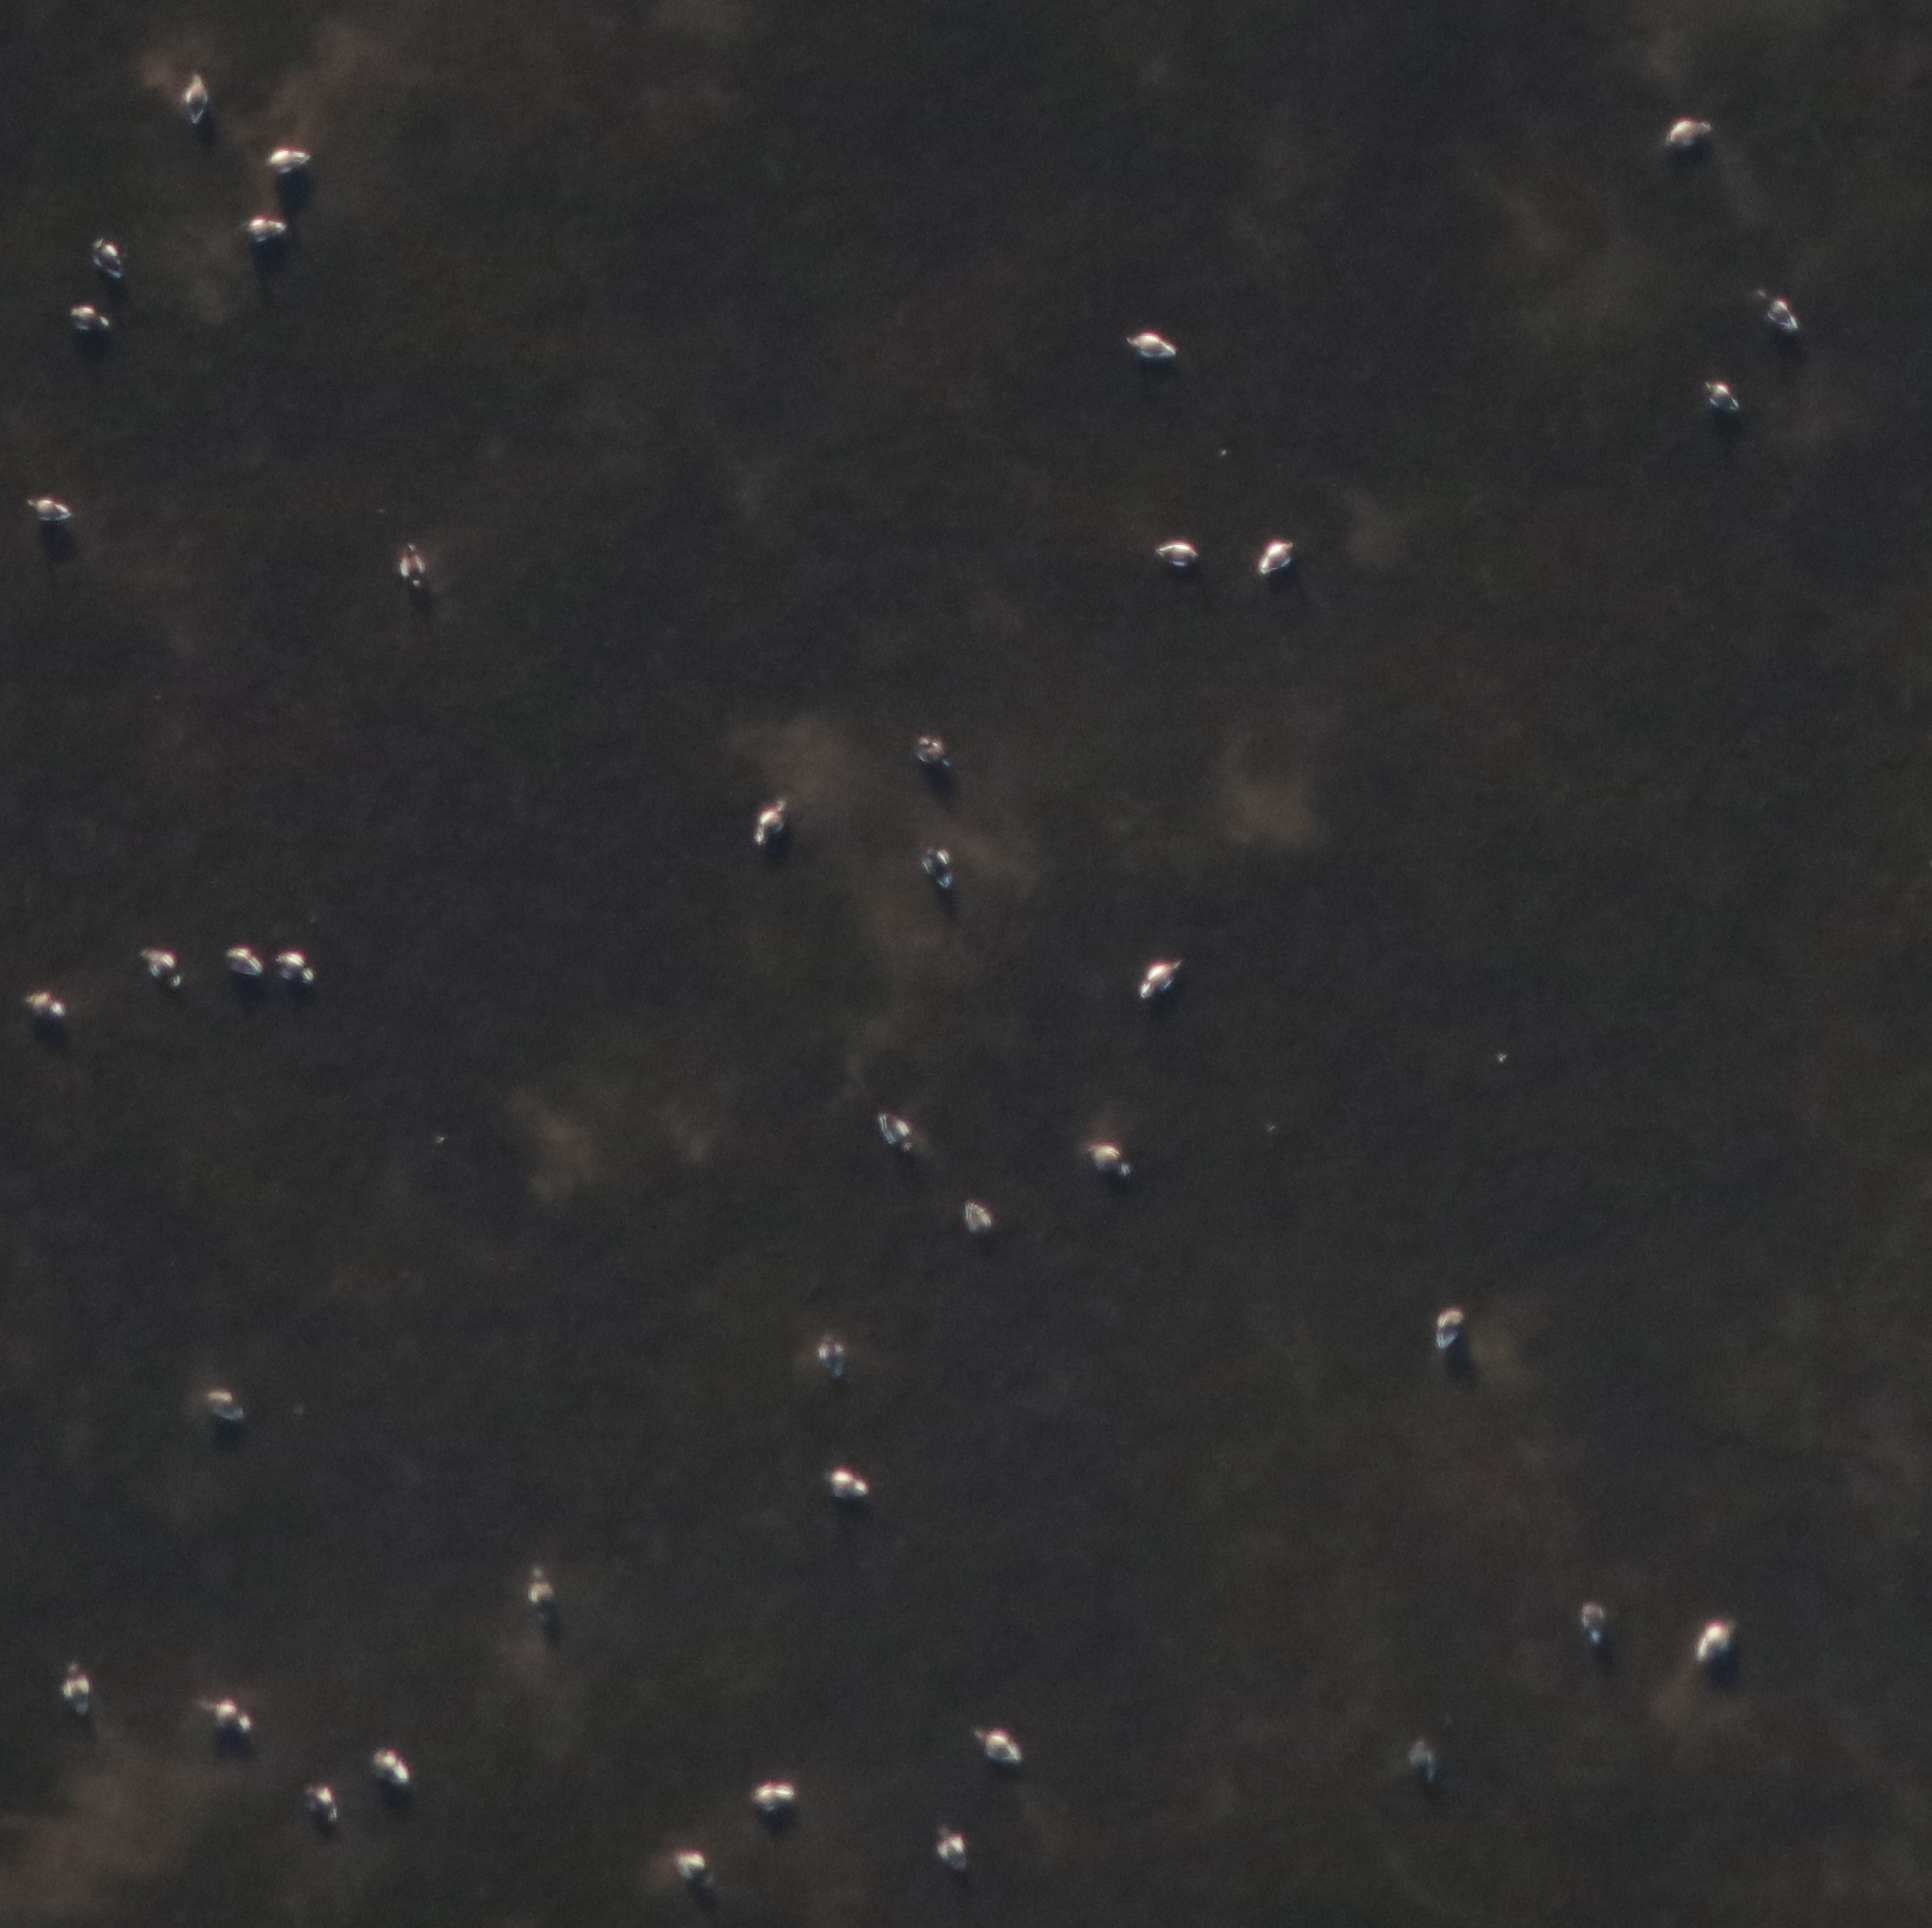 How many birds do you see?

40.